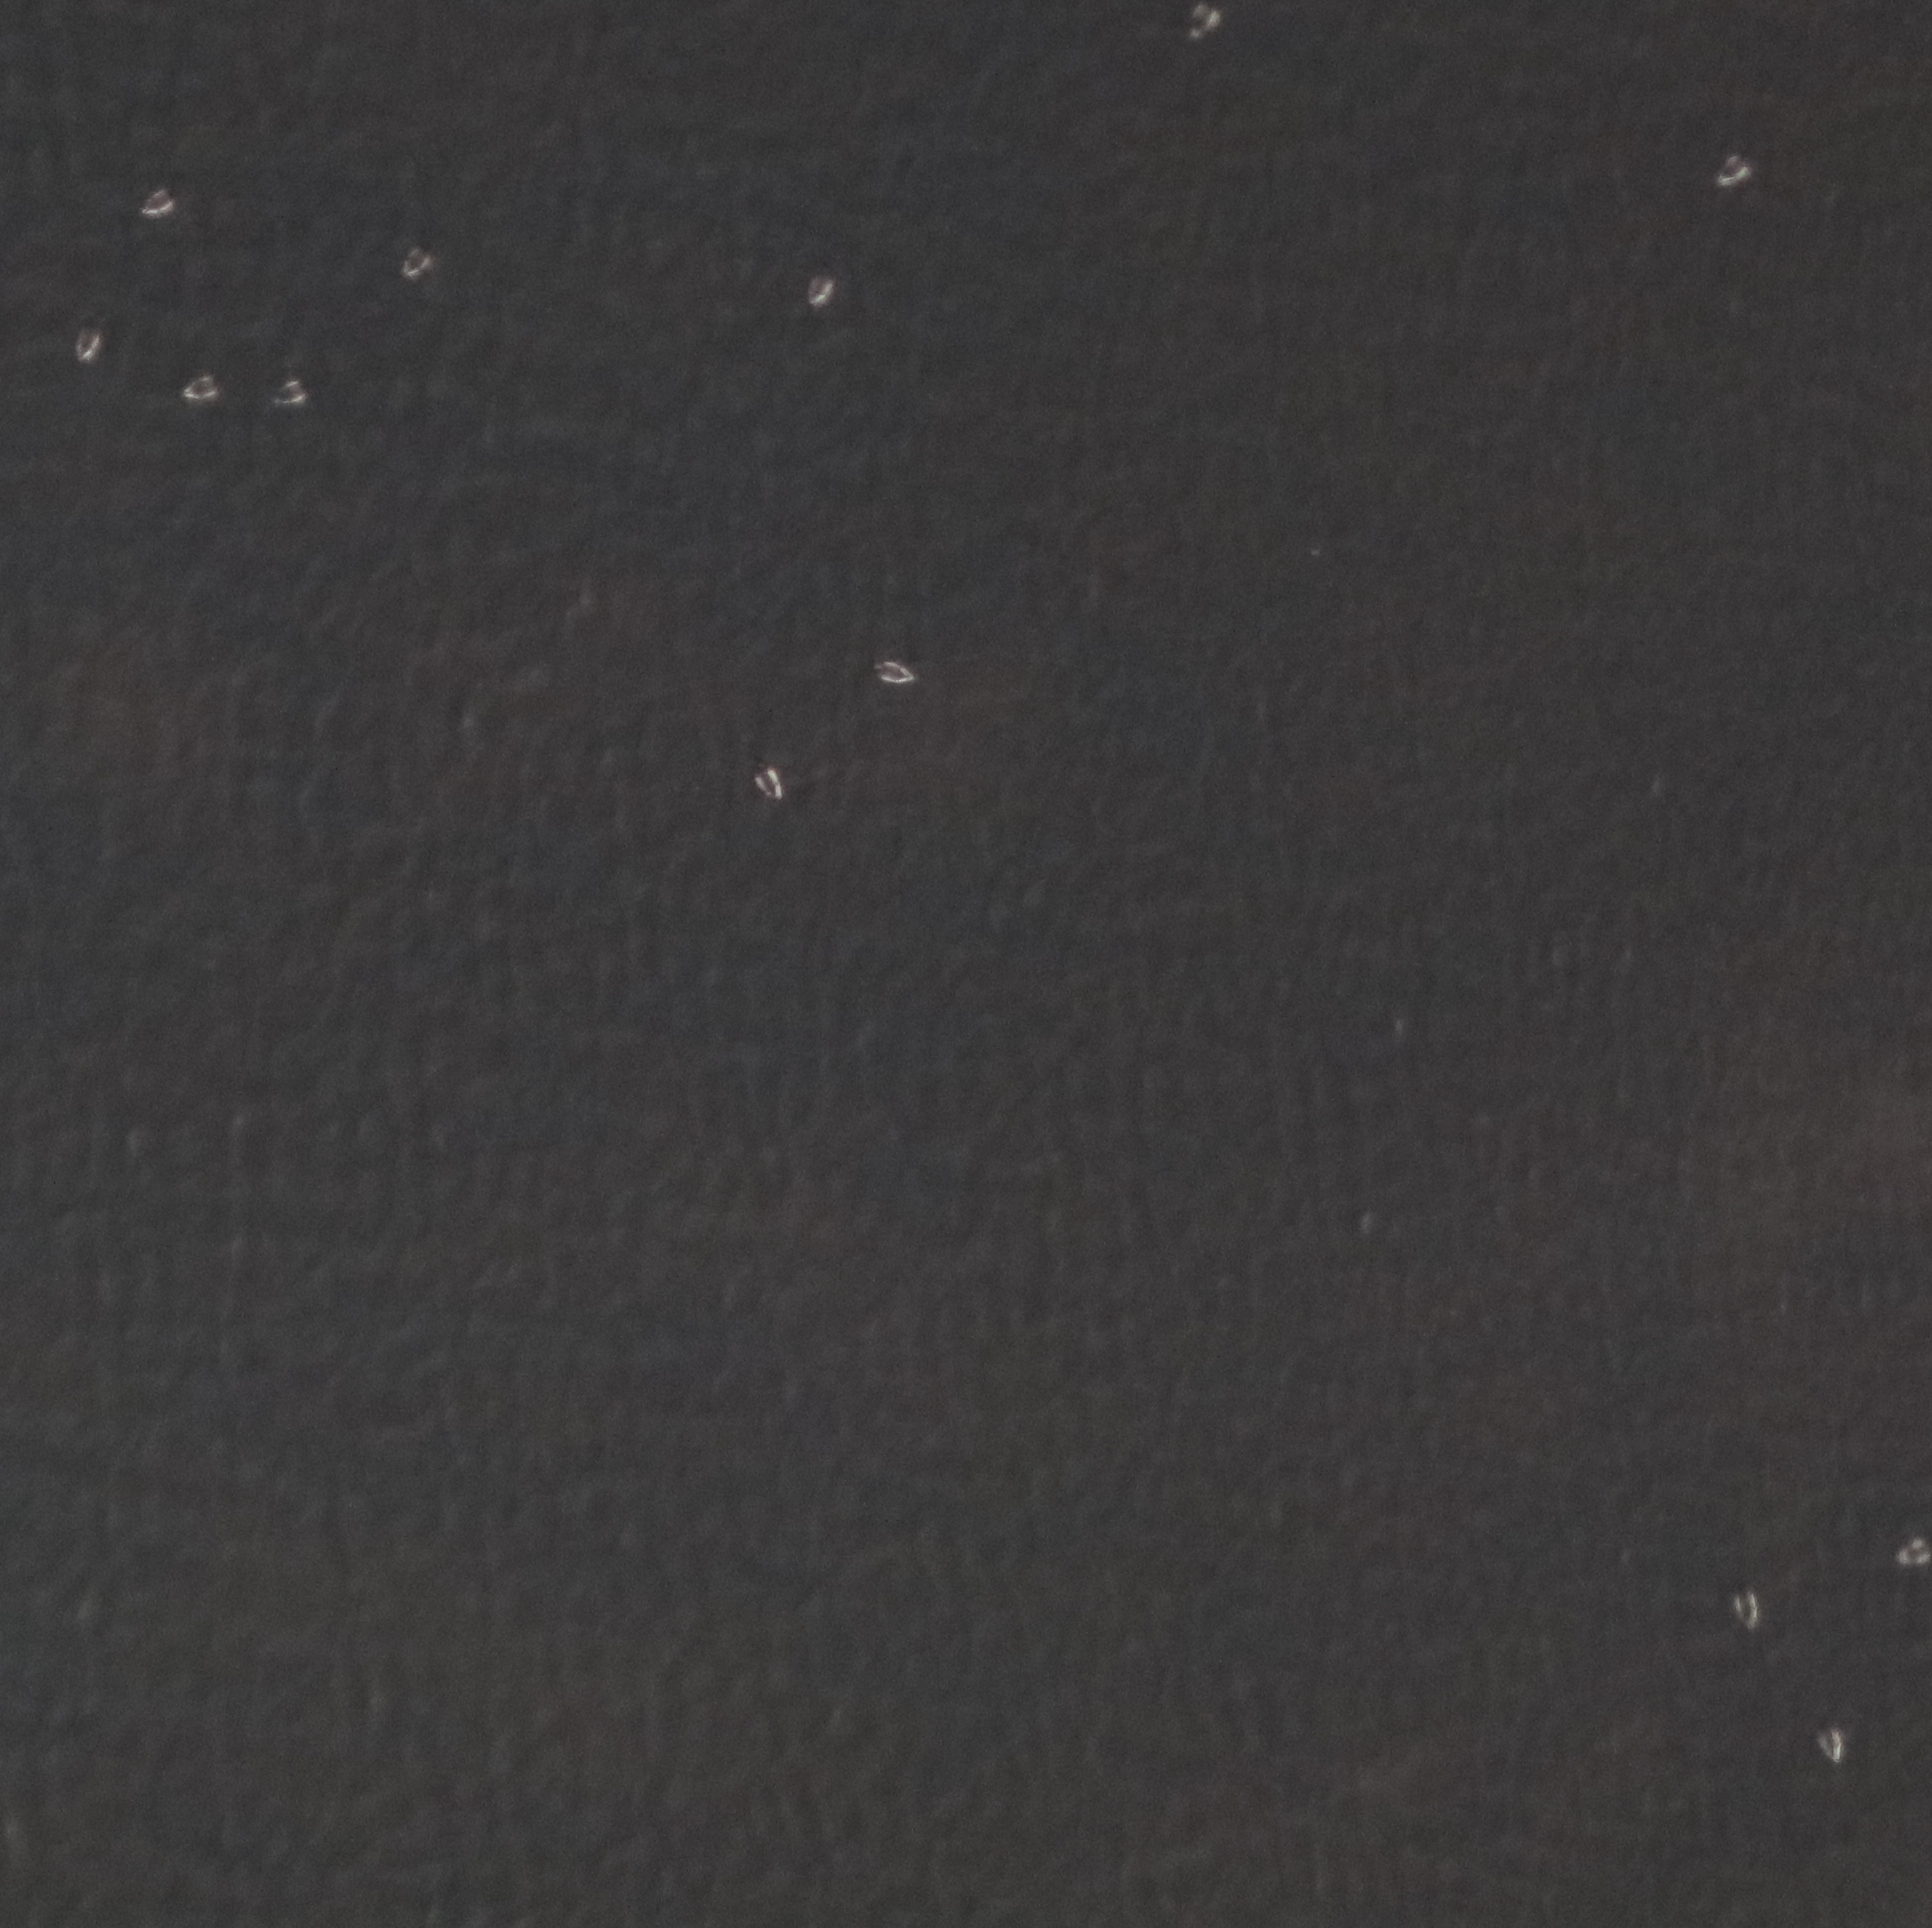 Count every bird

13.